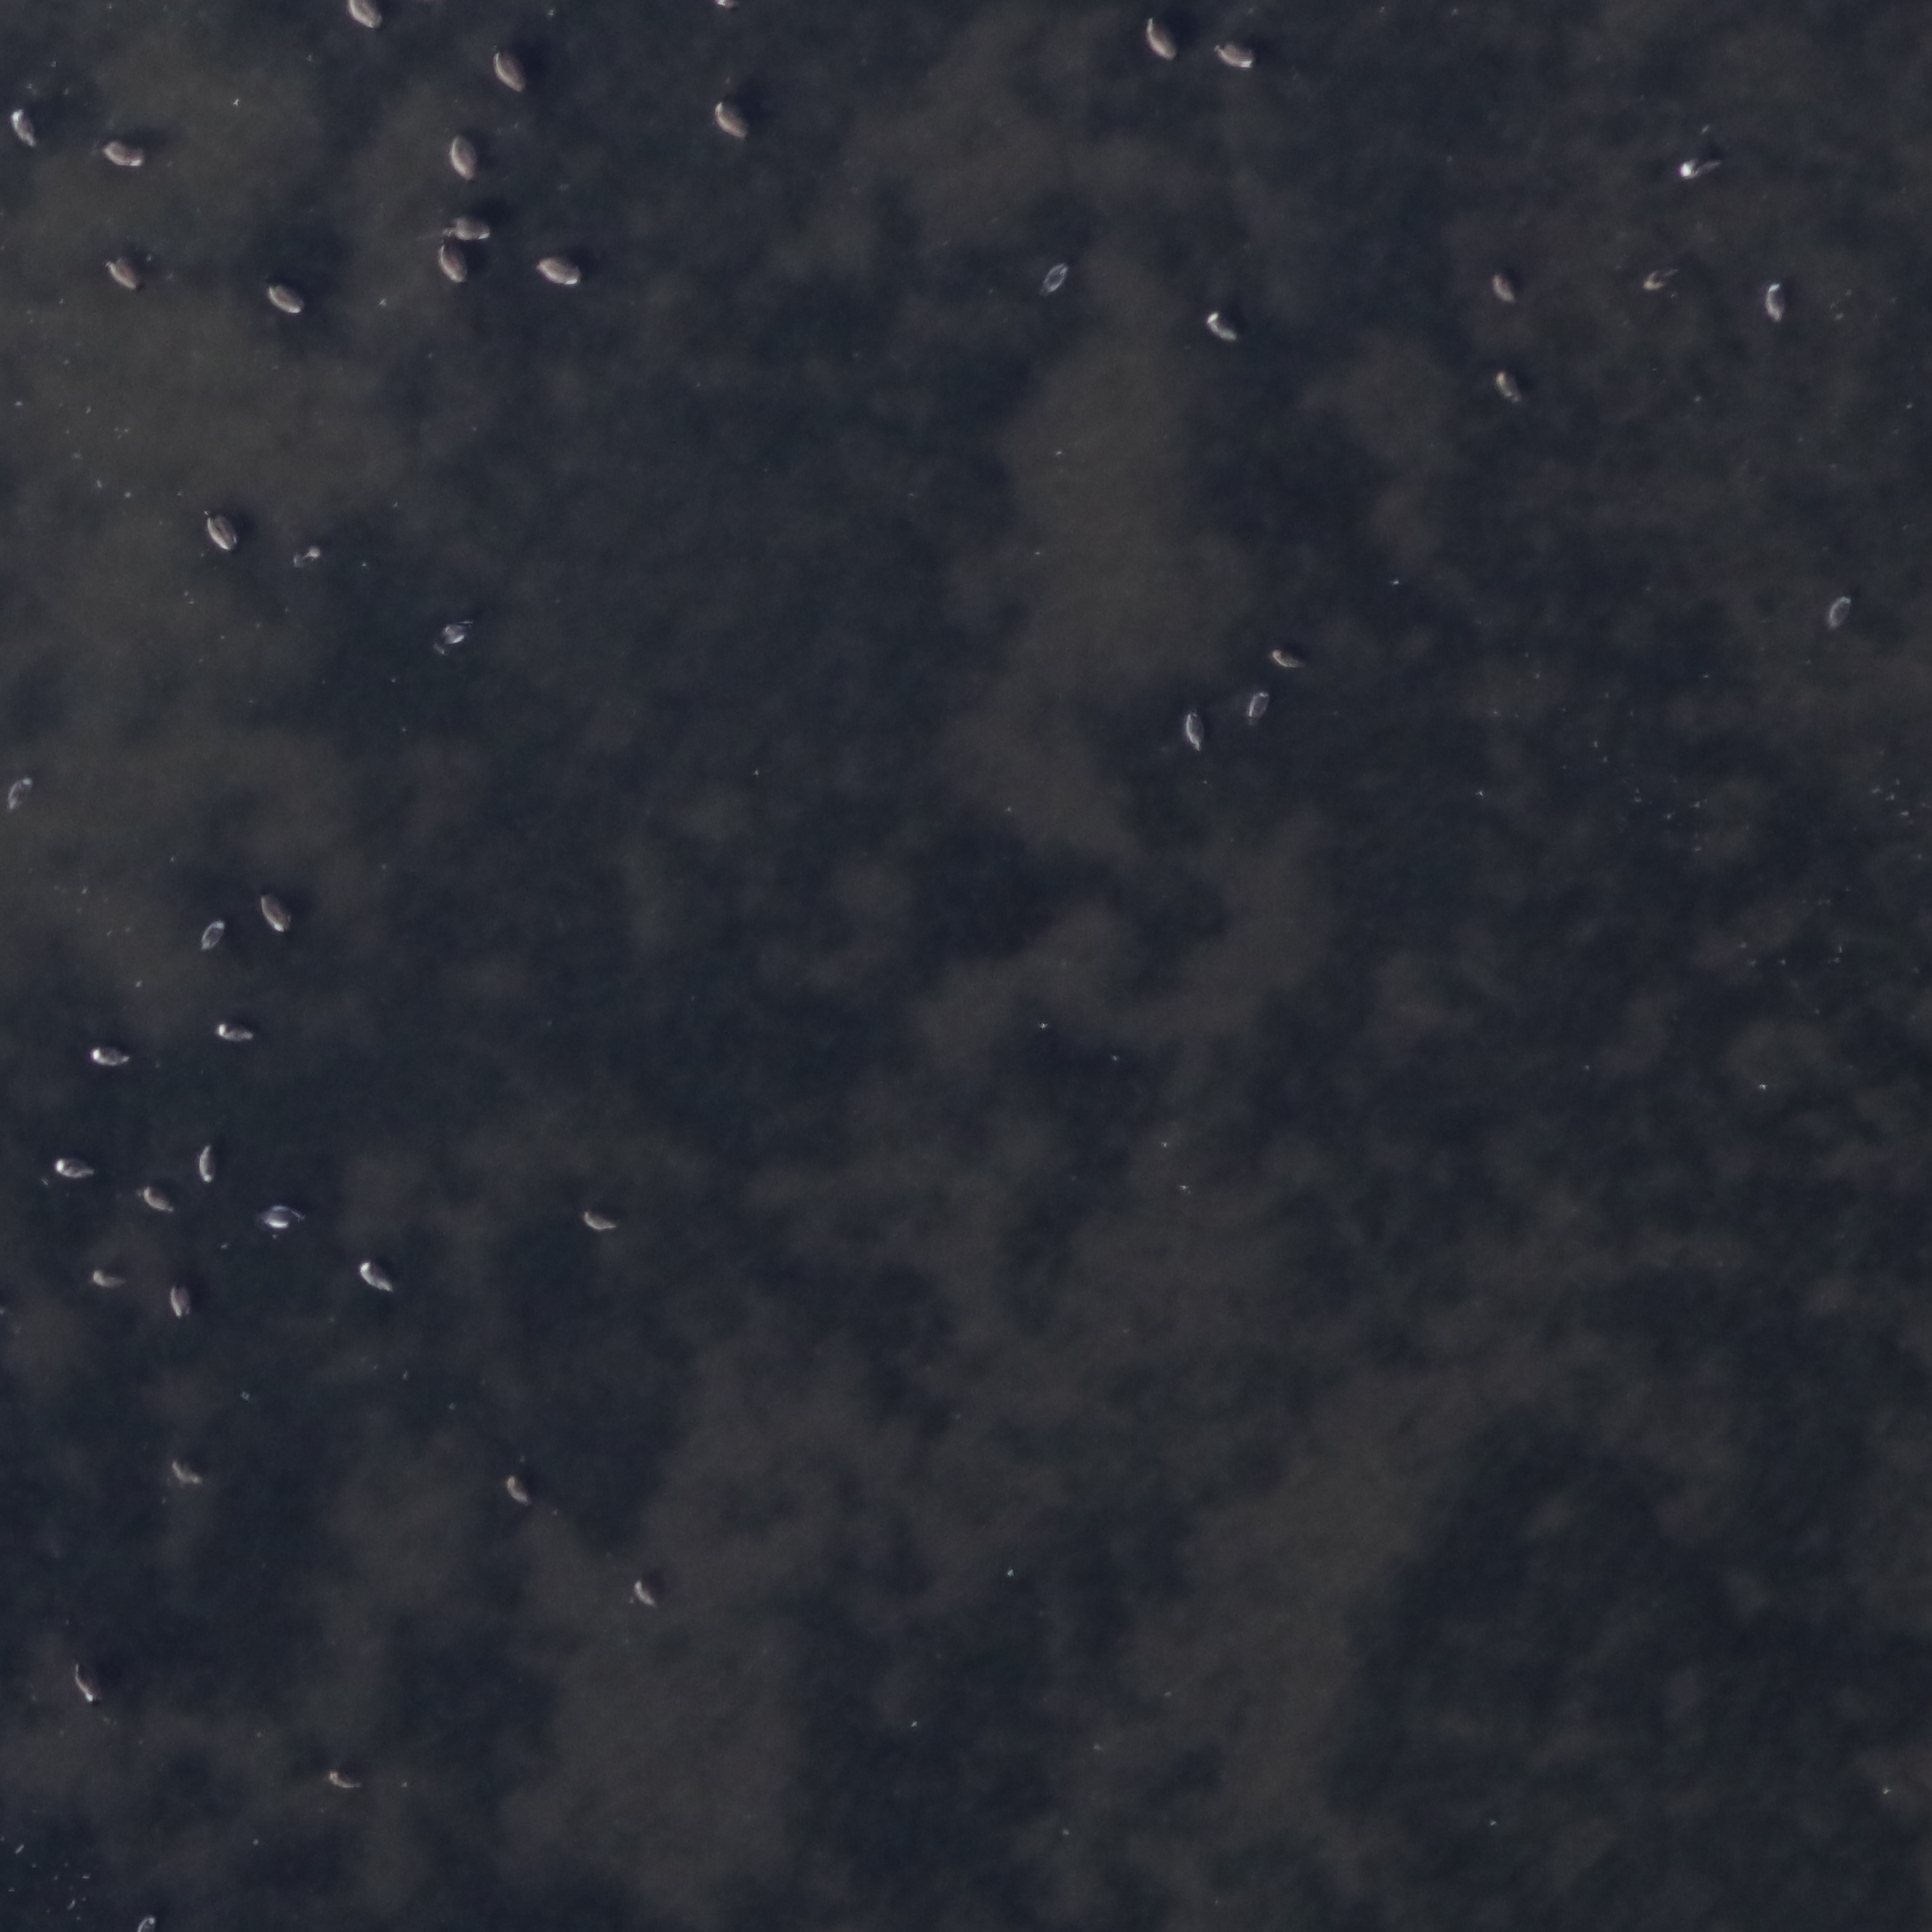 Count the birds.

45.